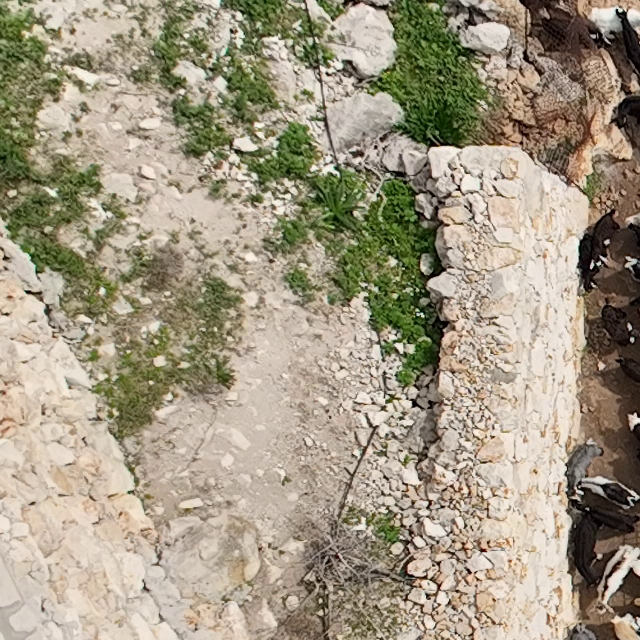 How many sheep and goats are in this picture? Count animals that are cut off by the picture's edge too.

20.